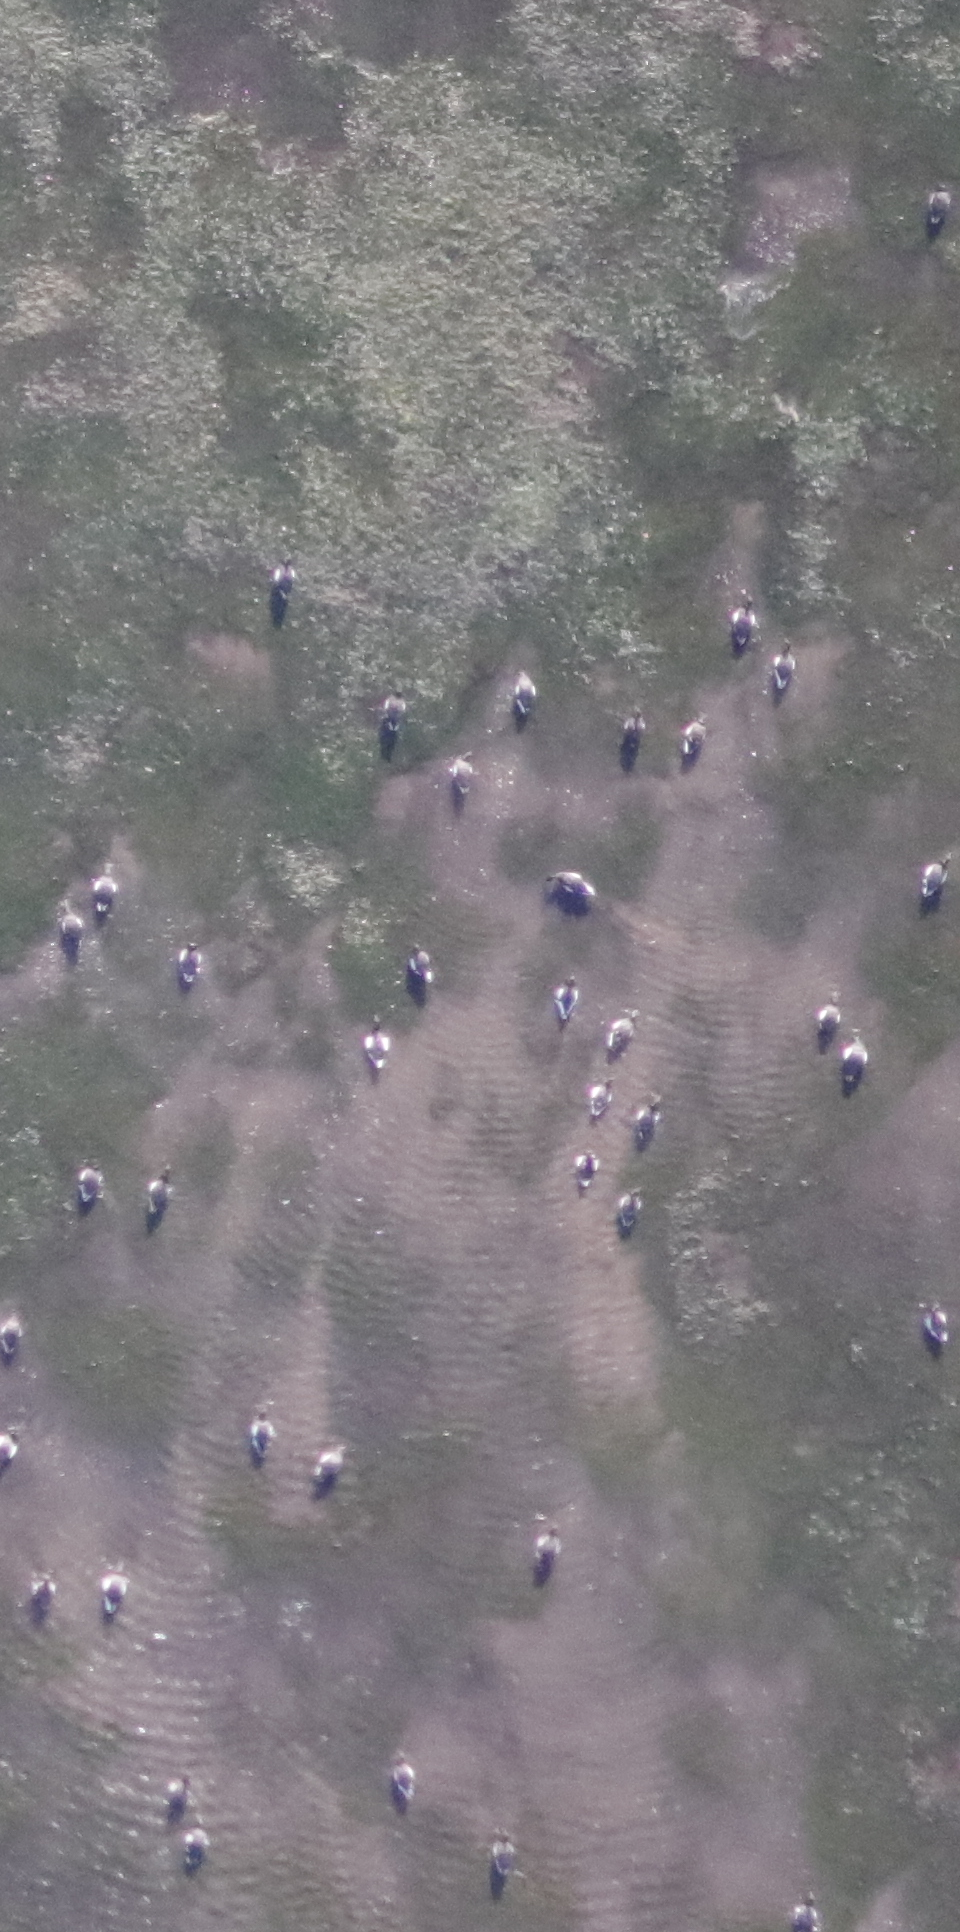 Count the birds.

39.